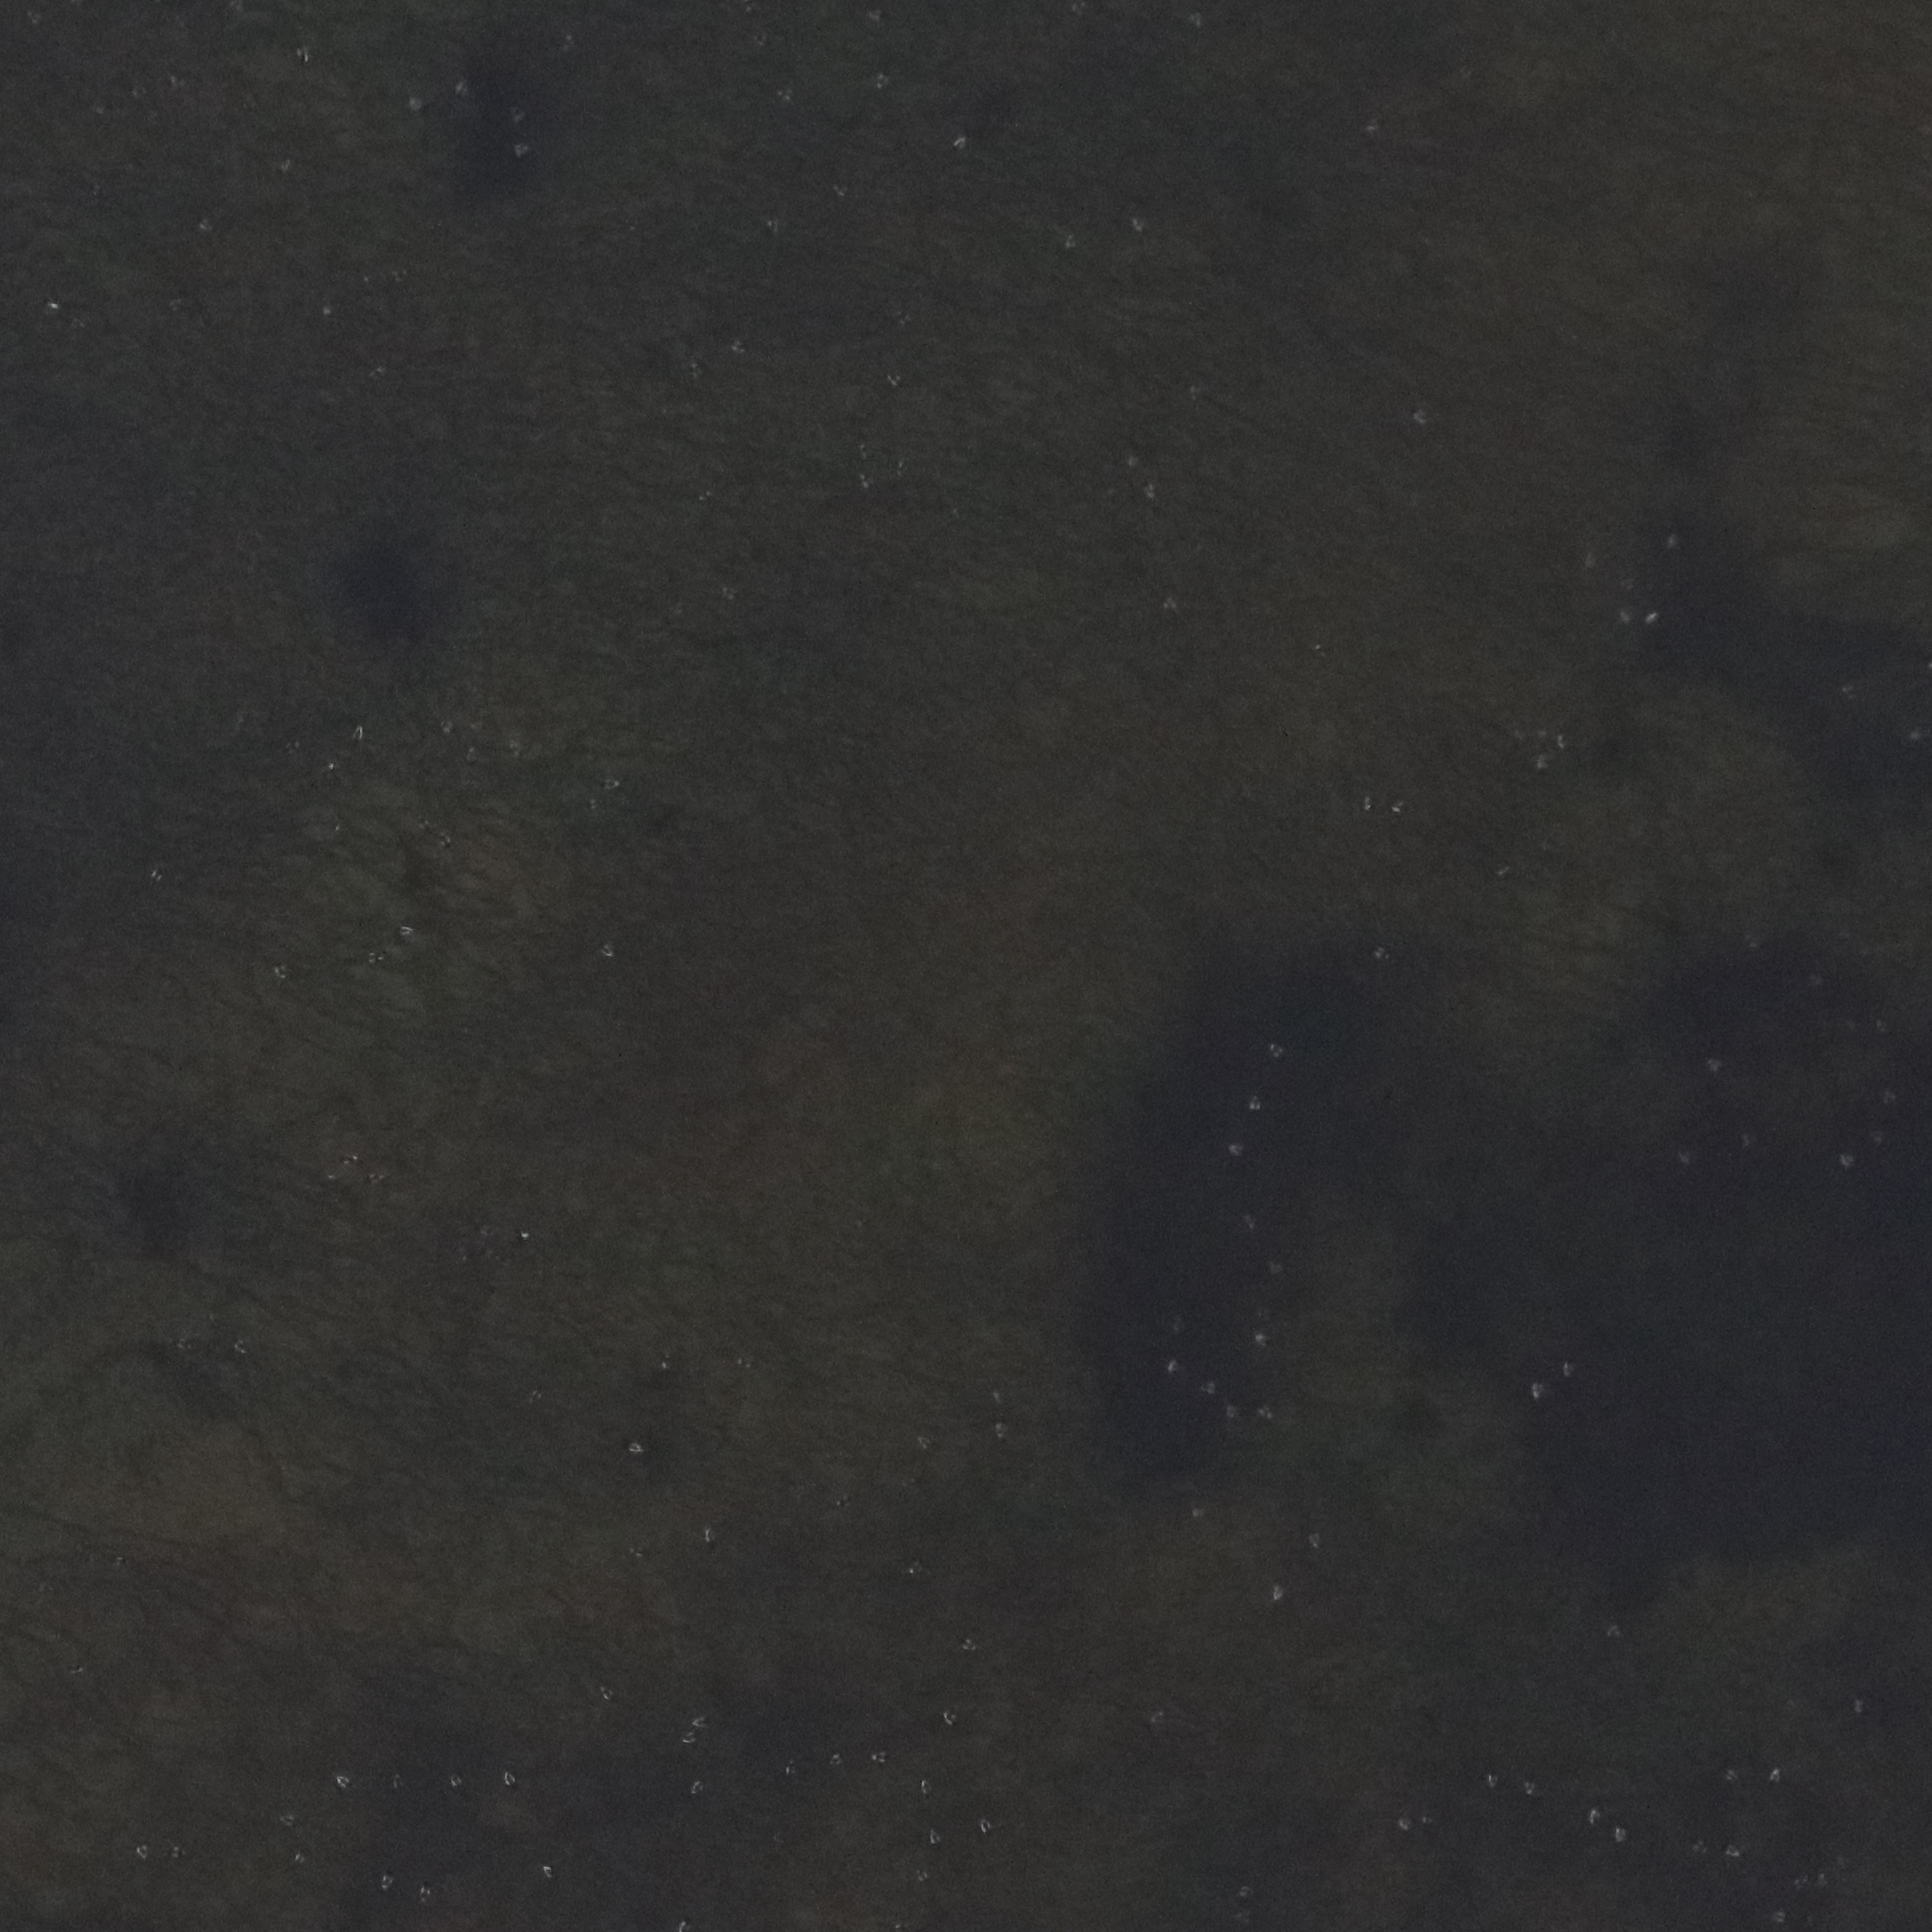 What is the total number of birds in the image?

166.